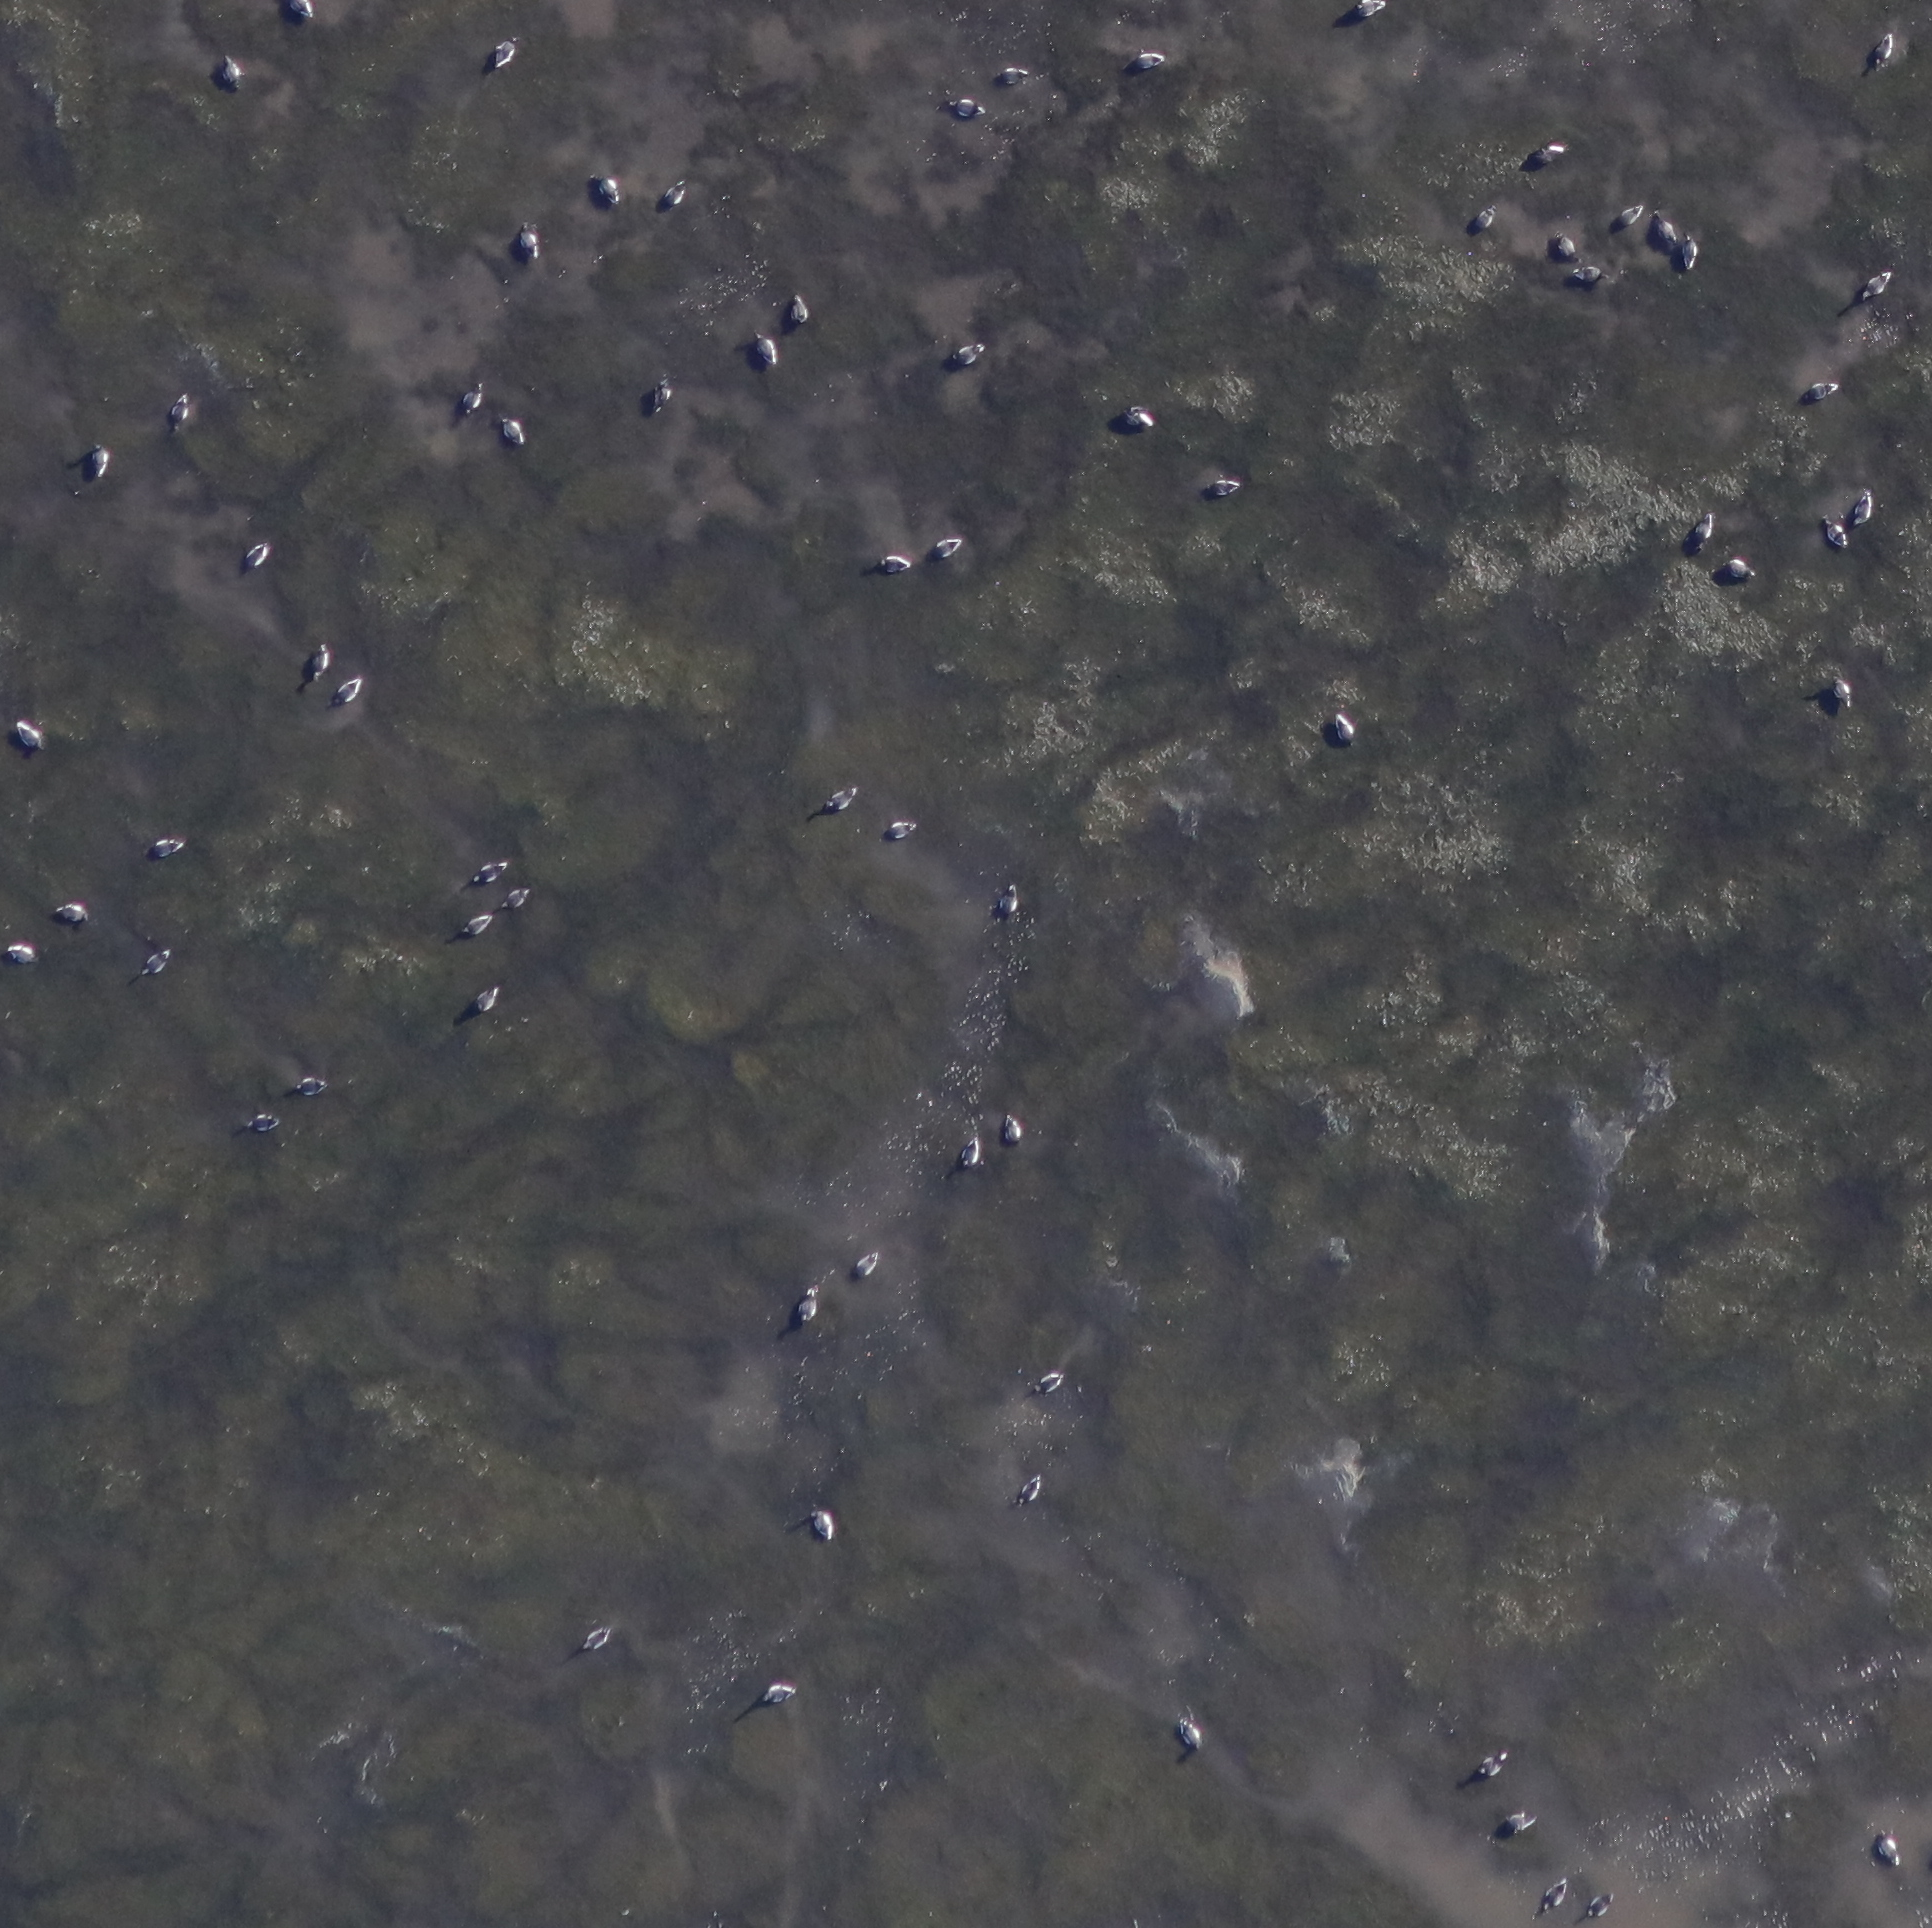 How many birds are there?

70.